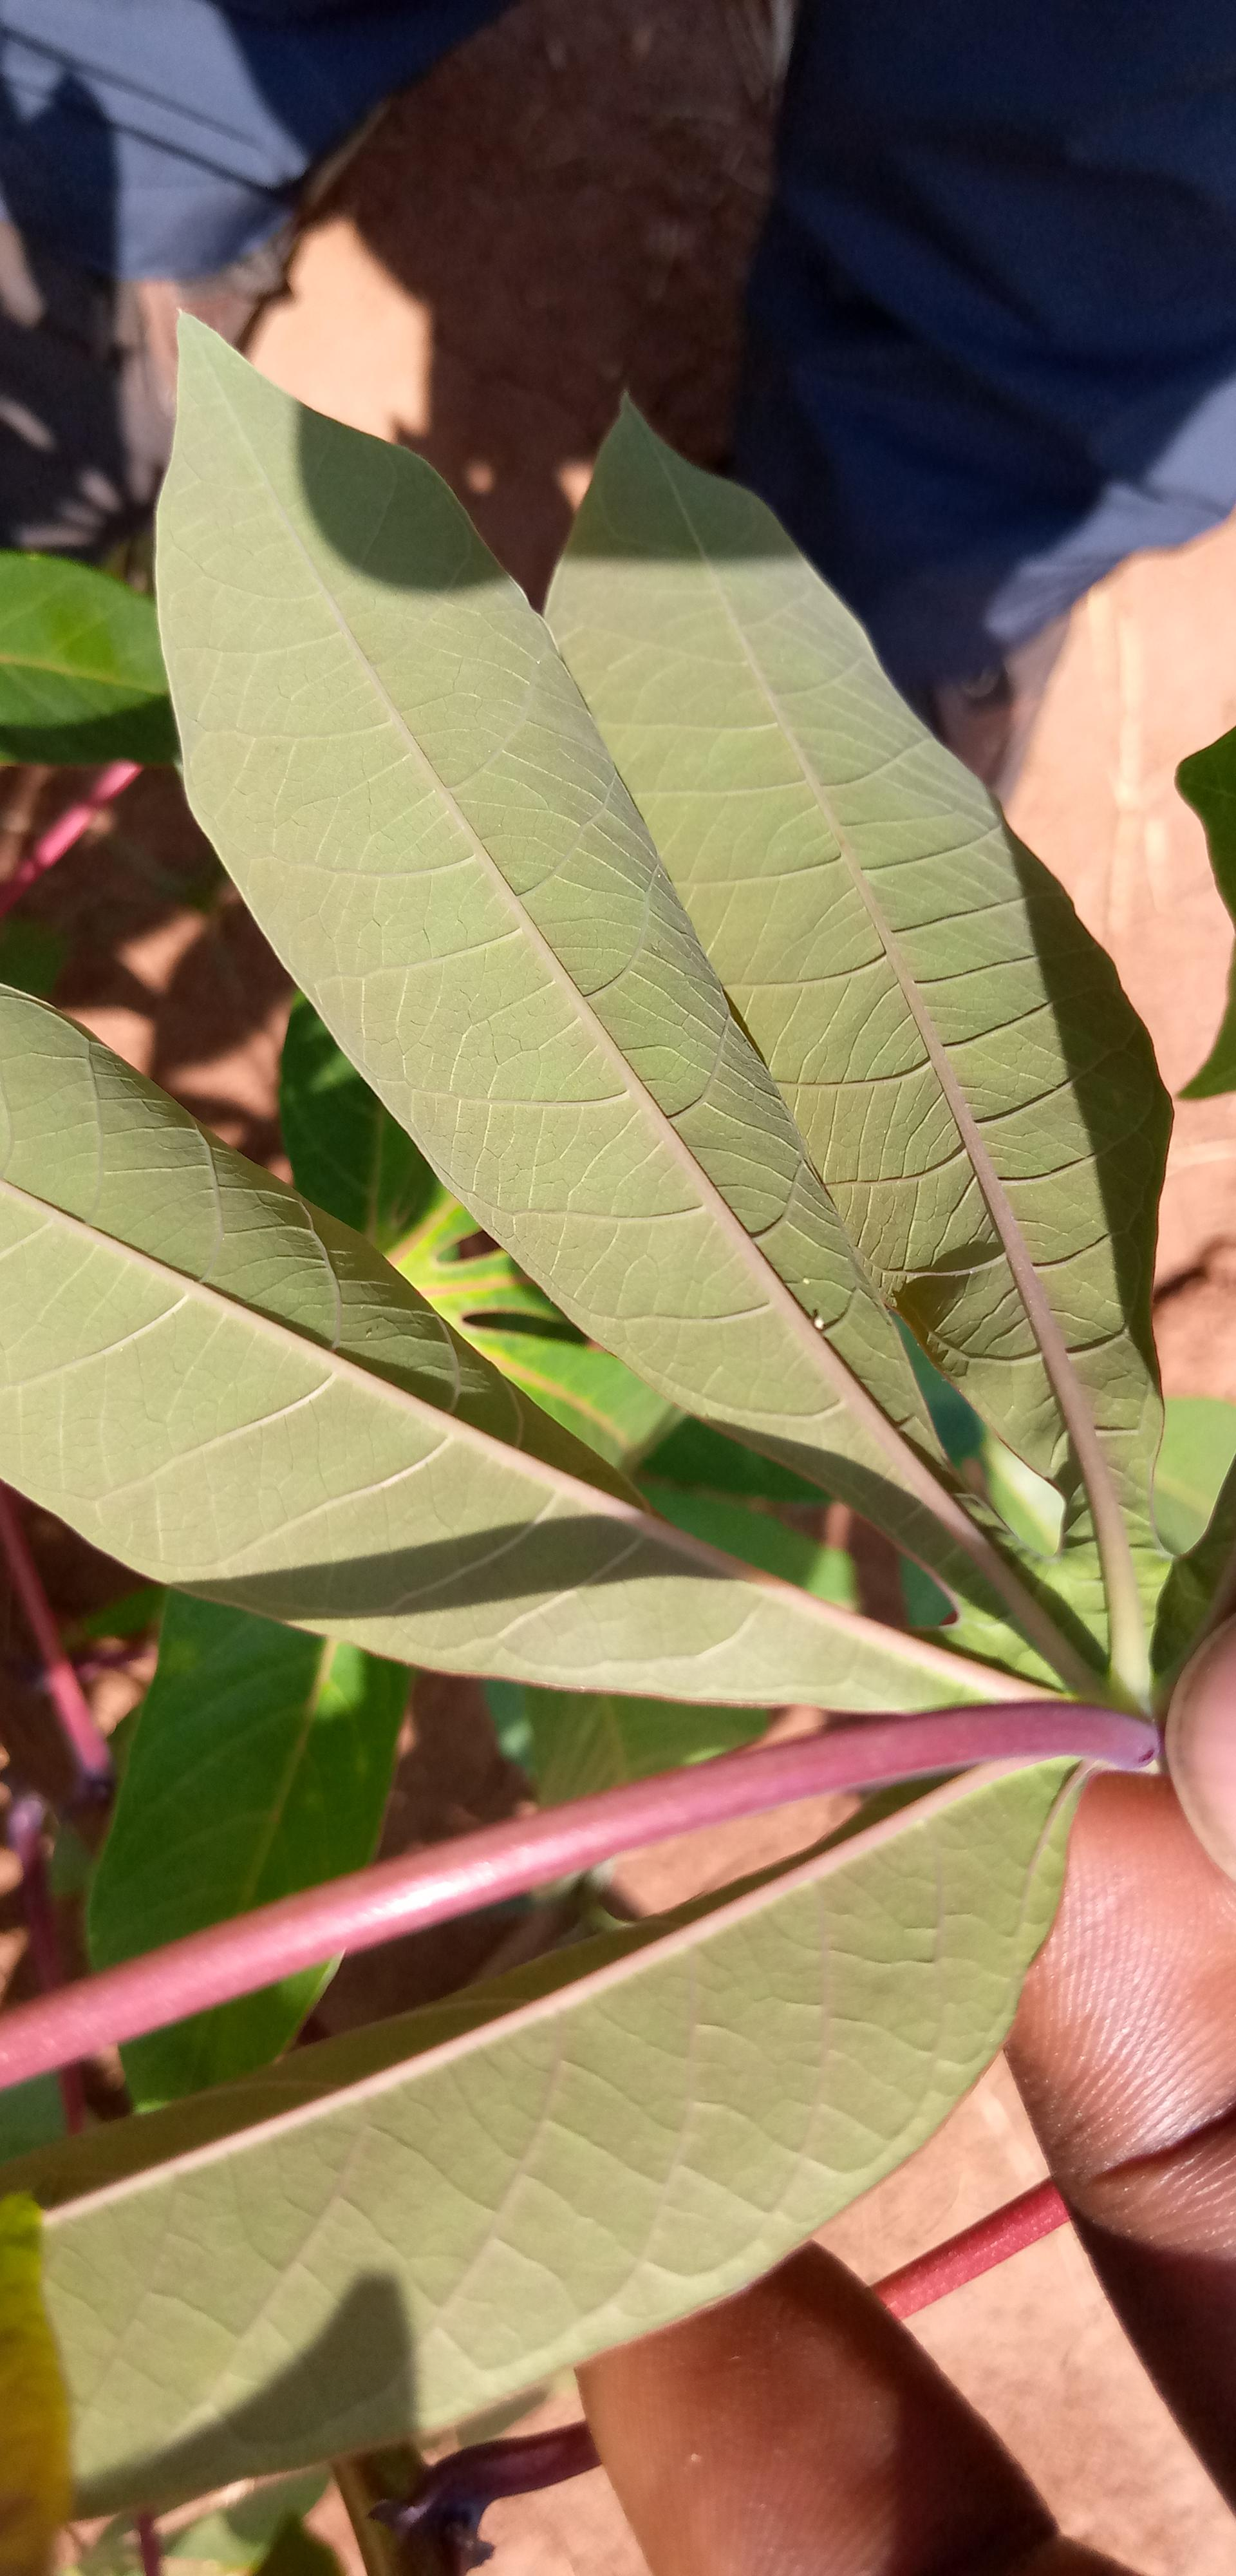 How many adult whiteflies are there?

1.